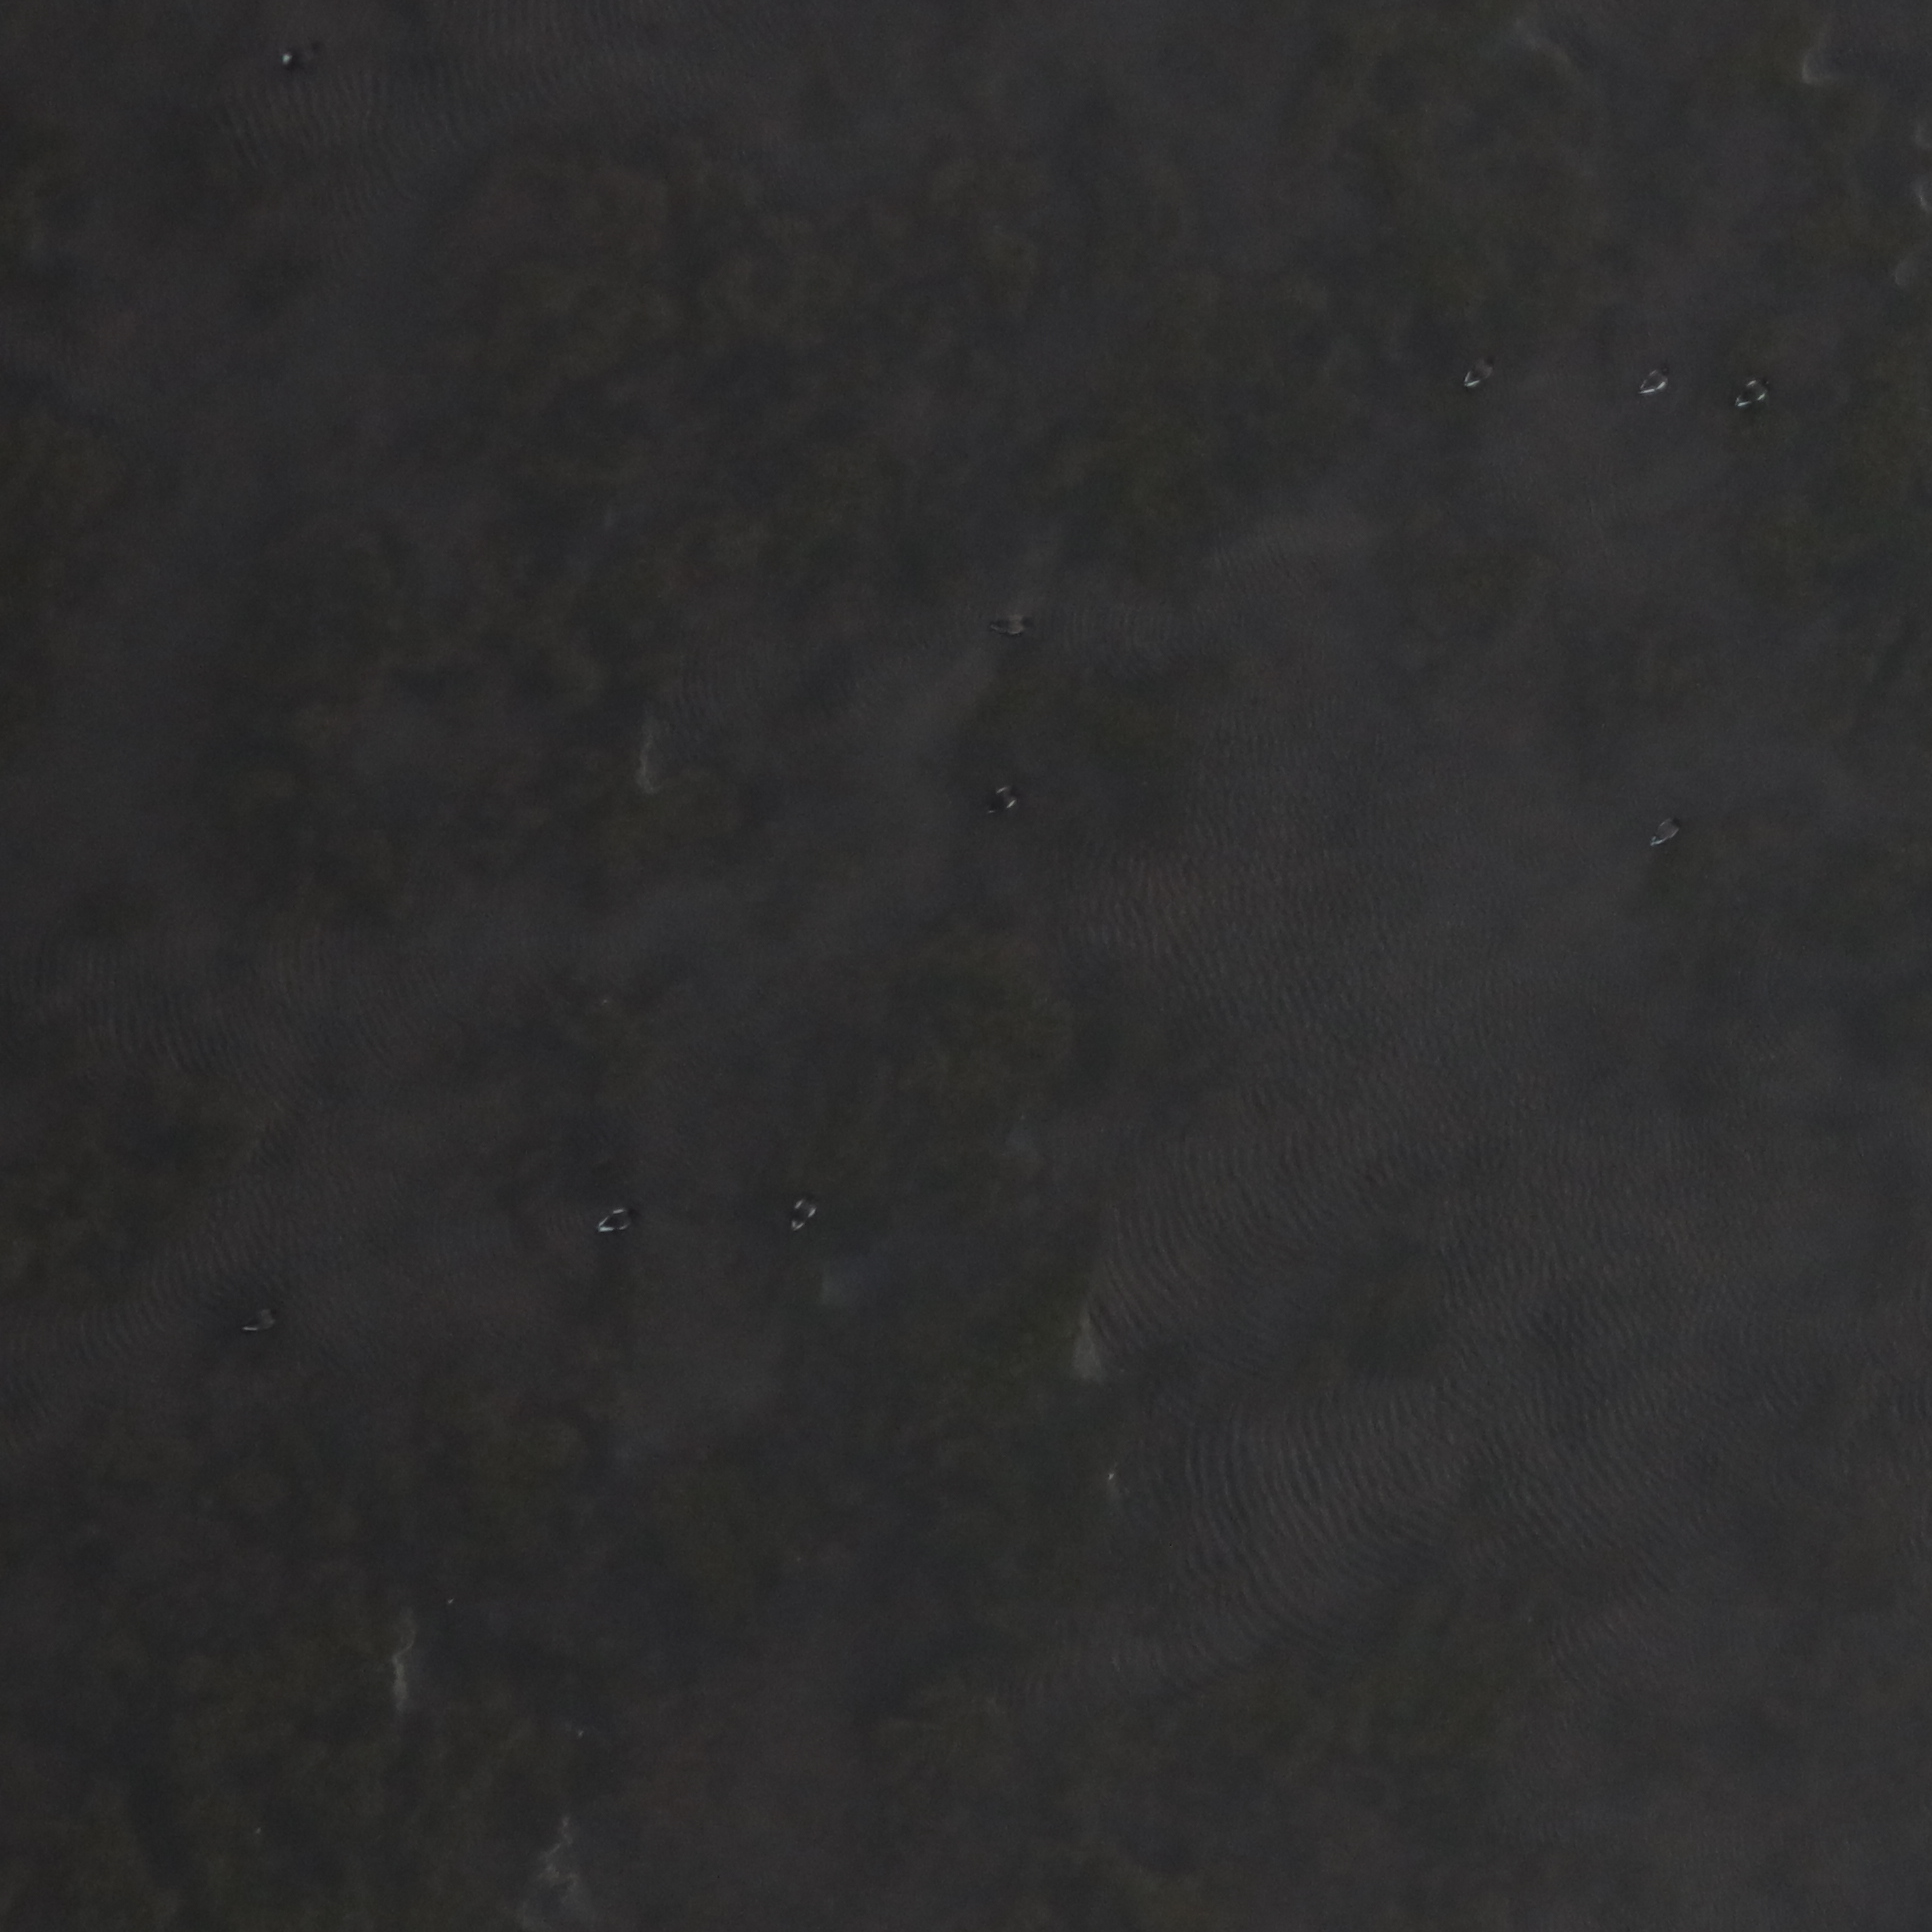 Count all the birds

10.